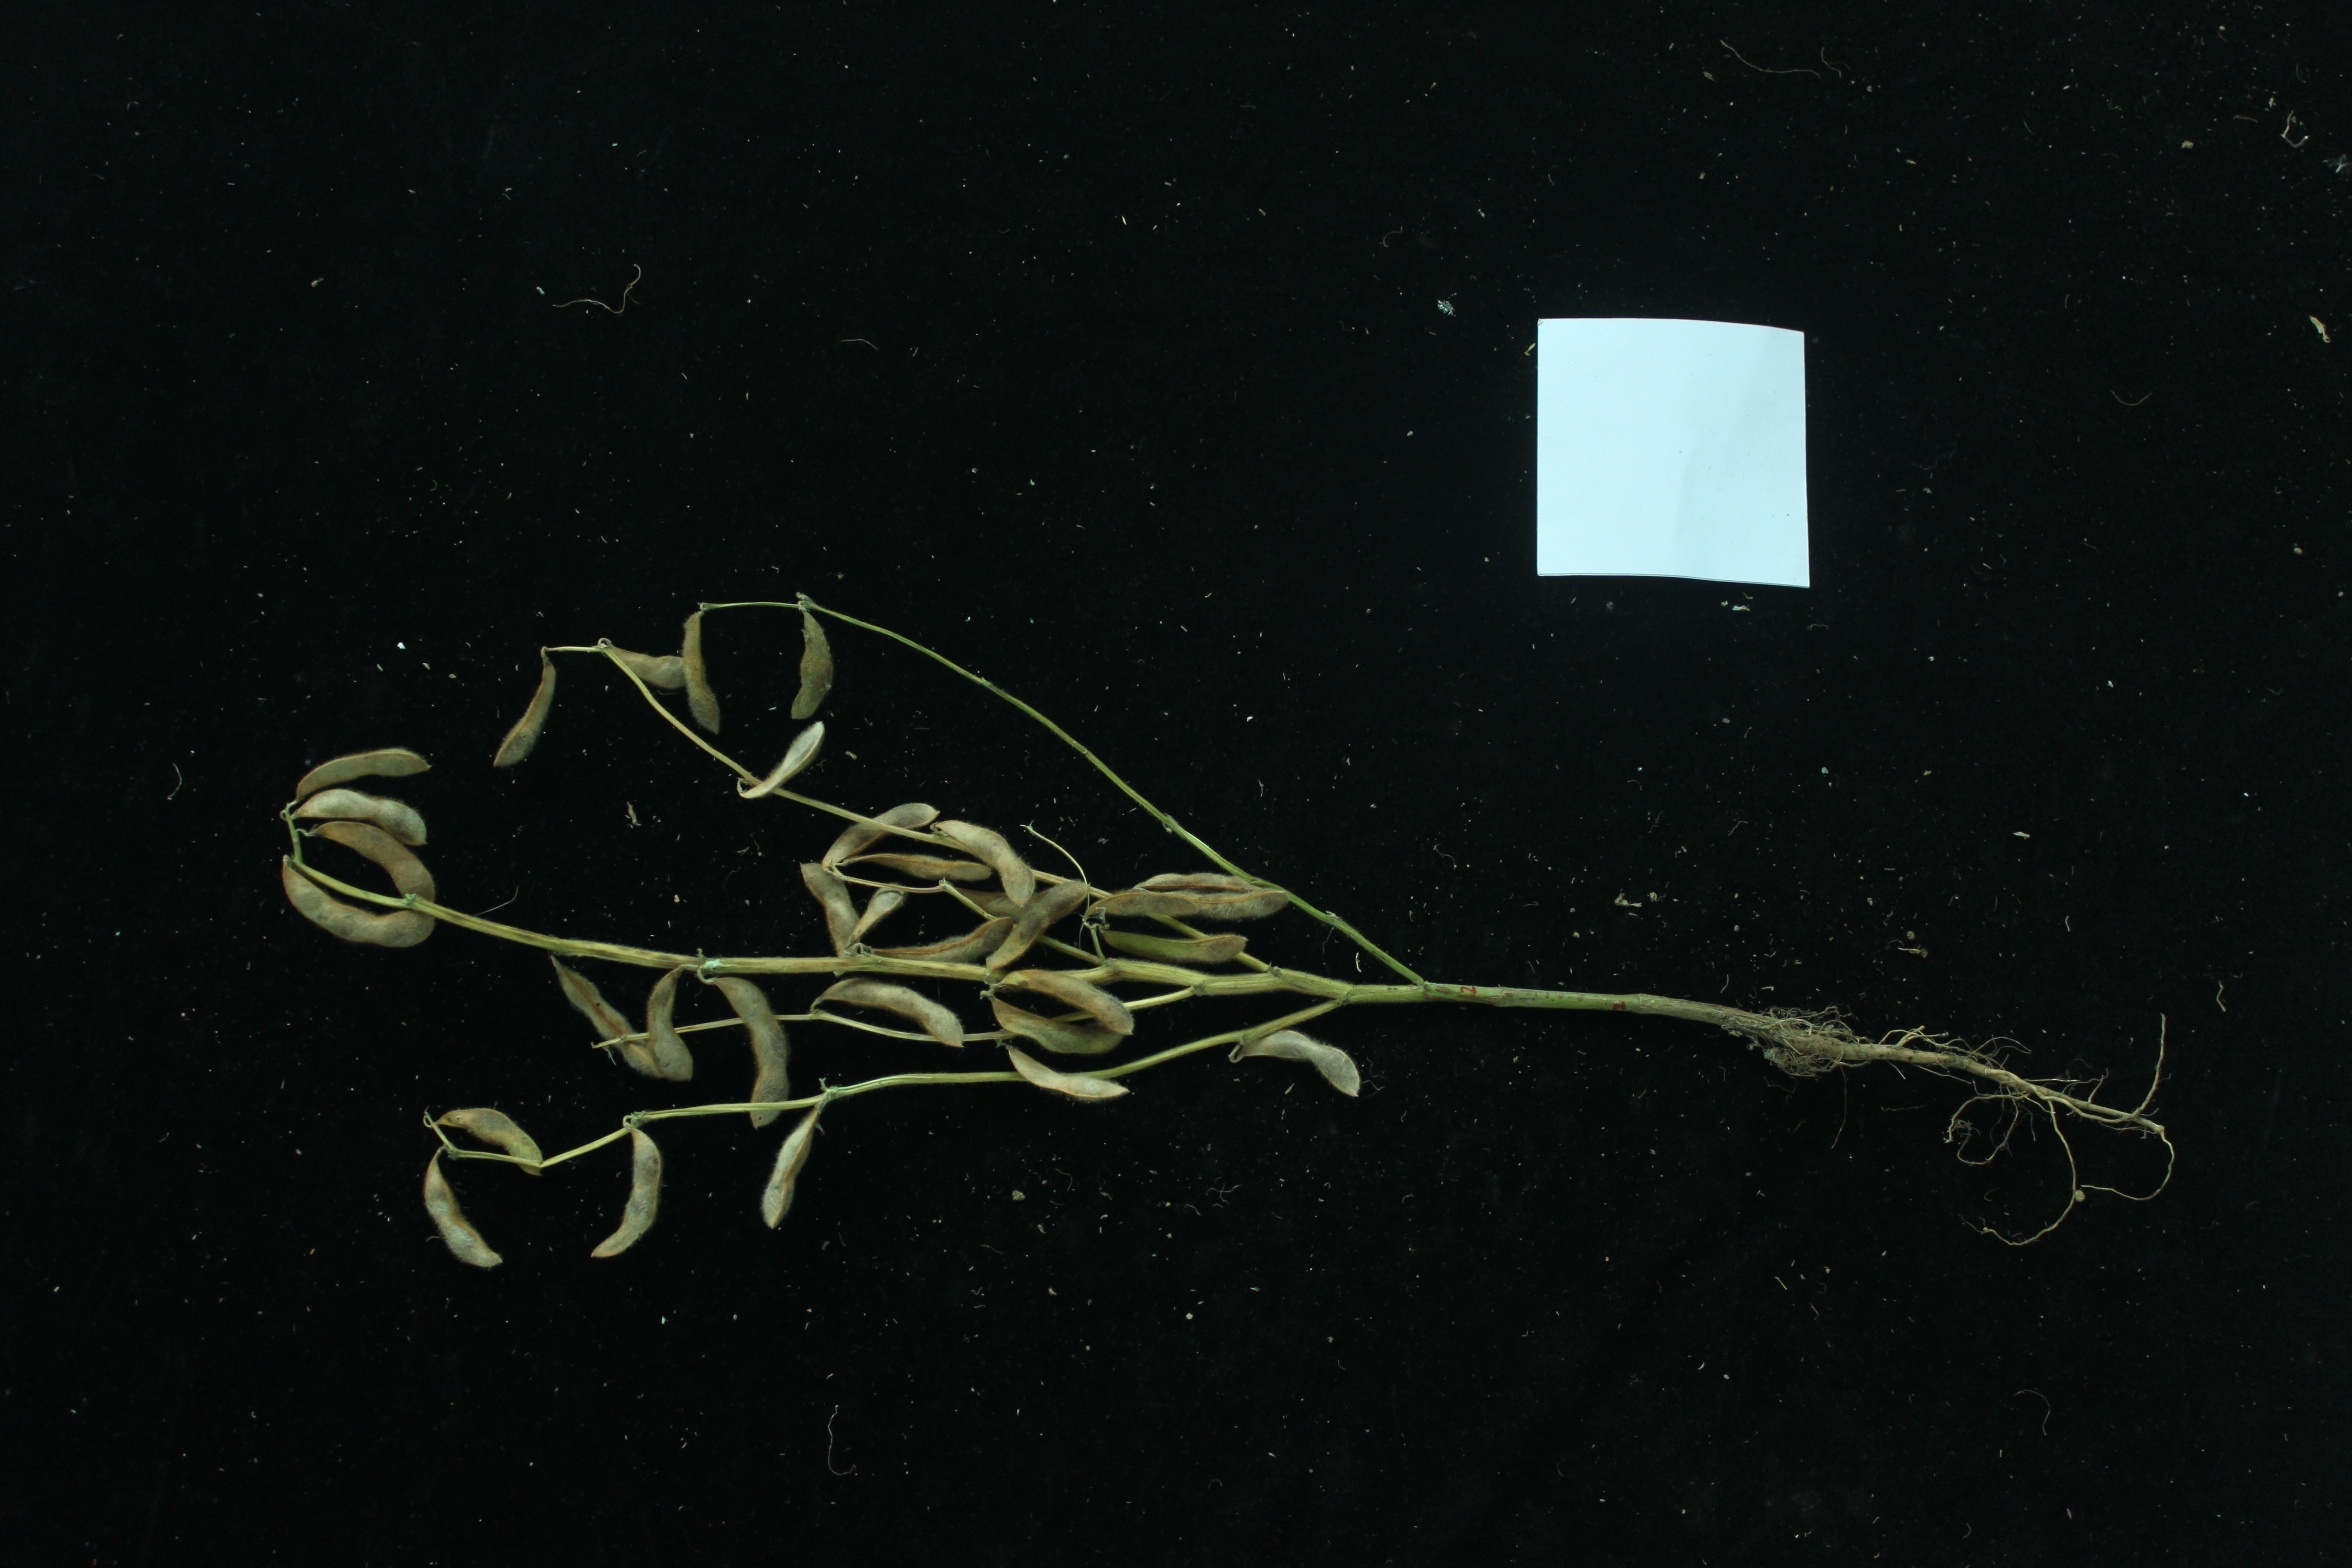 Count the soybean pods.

32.